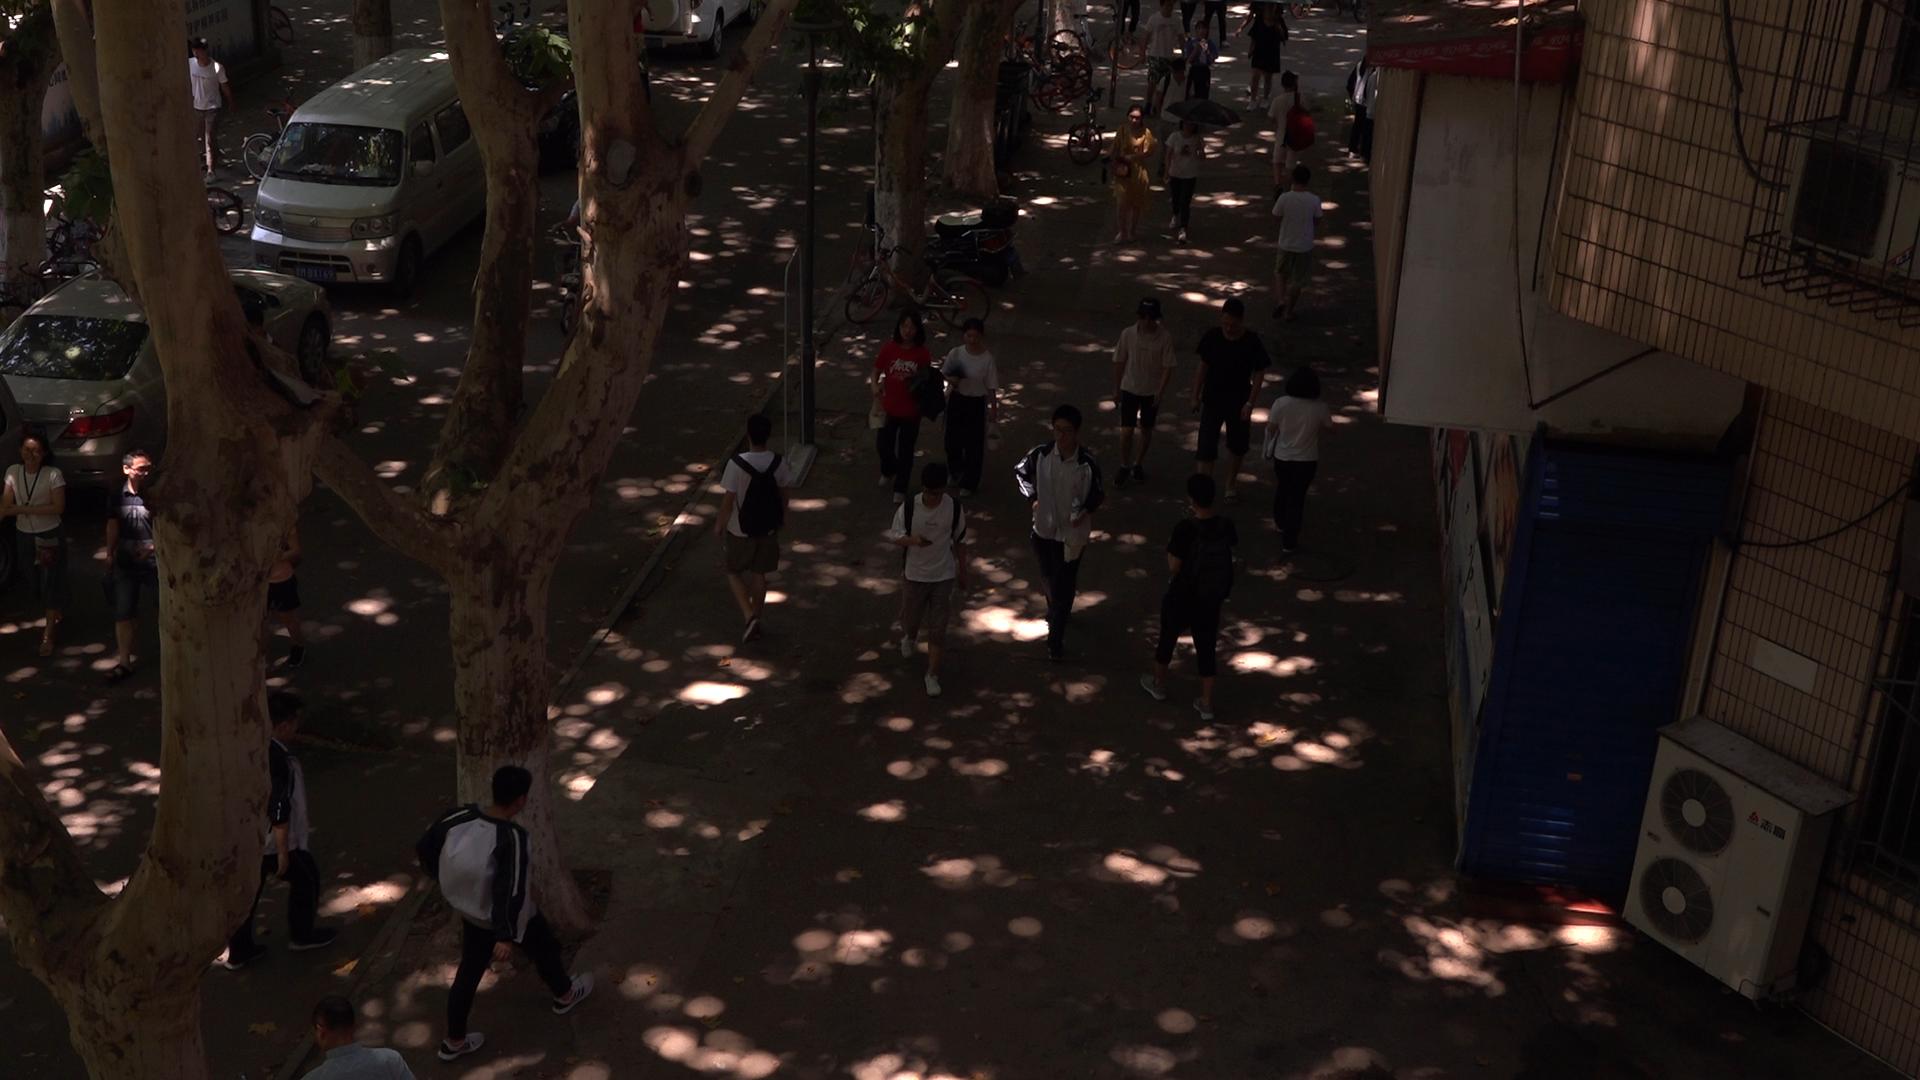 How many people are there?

23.